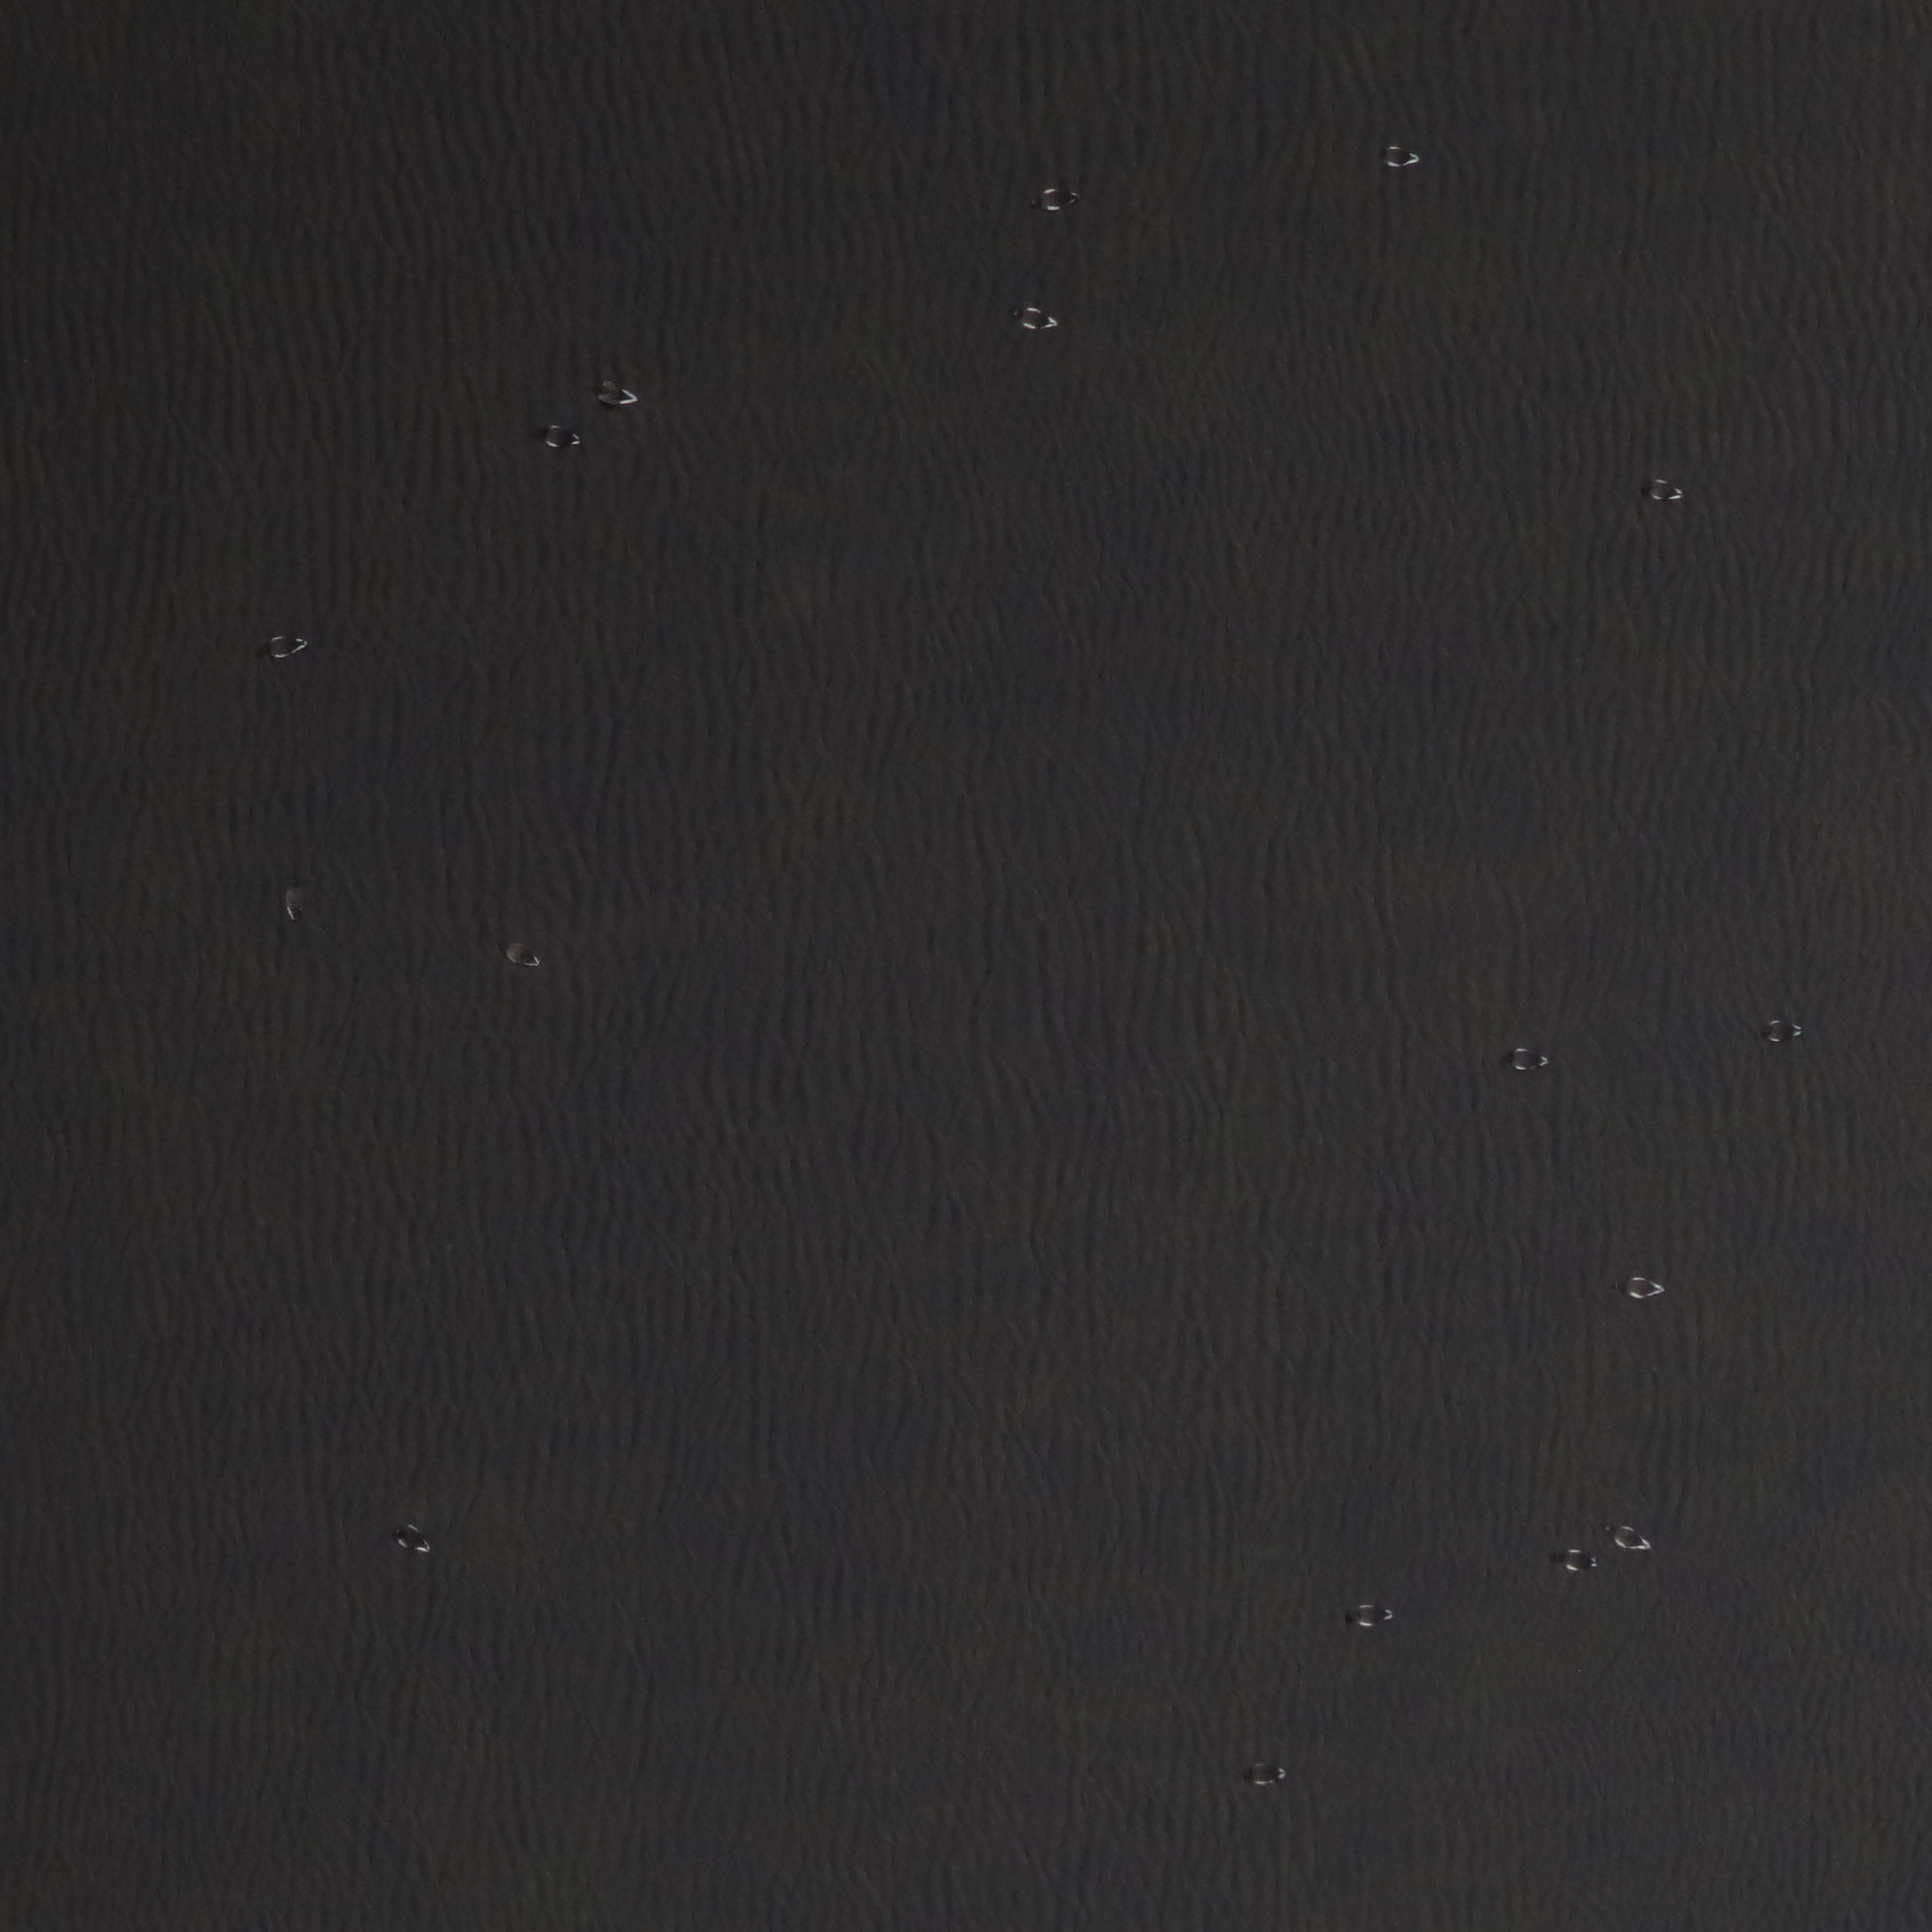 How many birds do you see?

17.